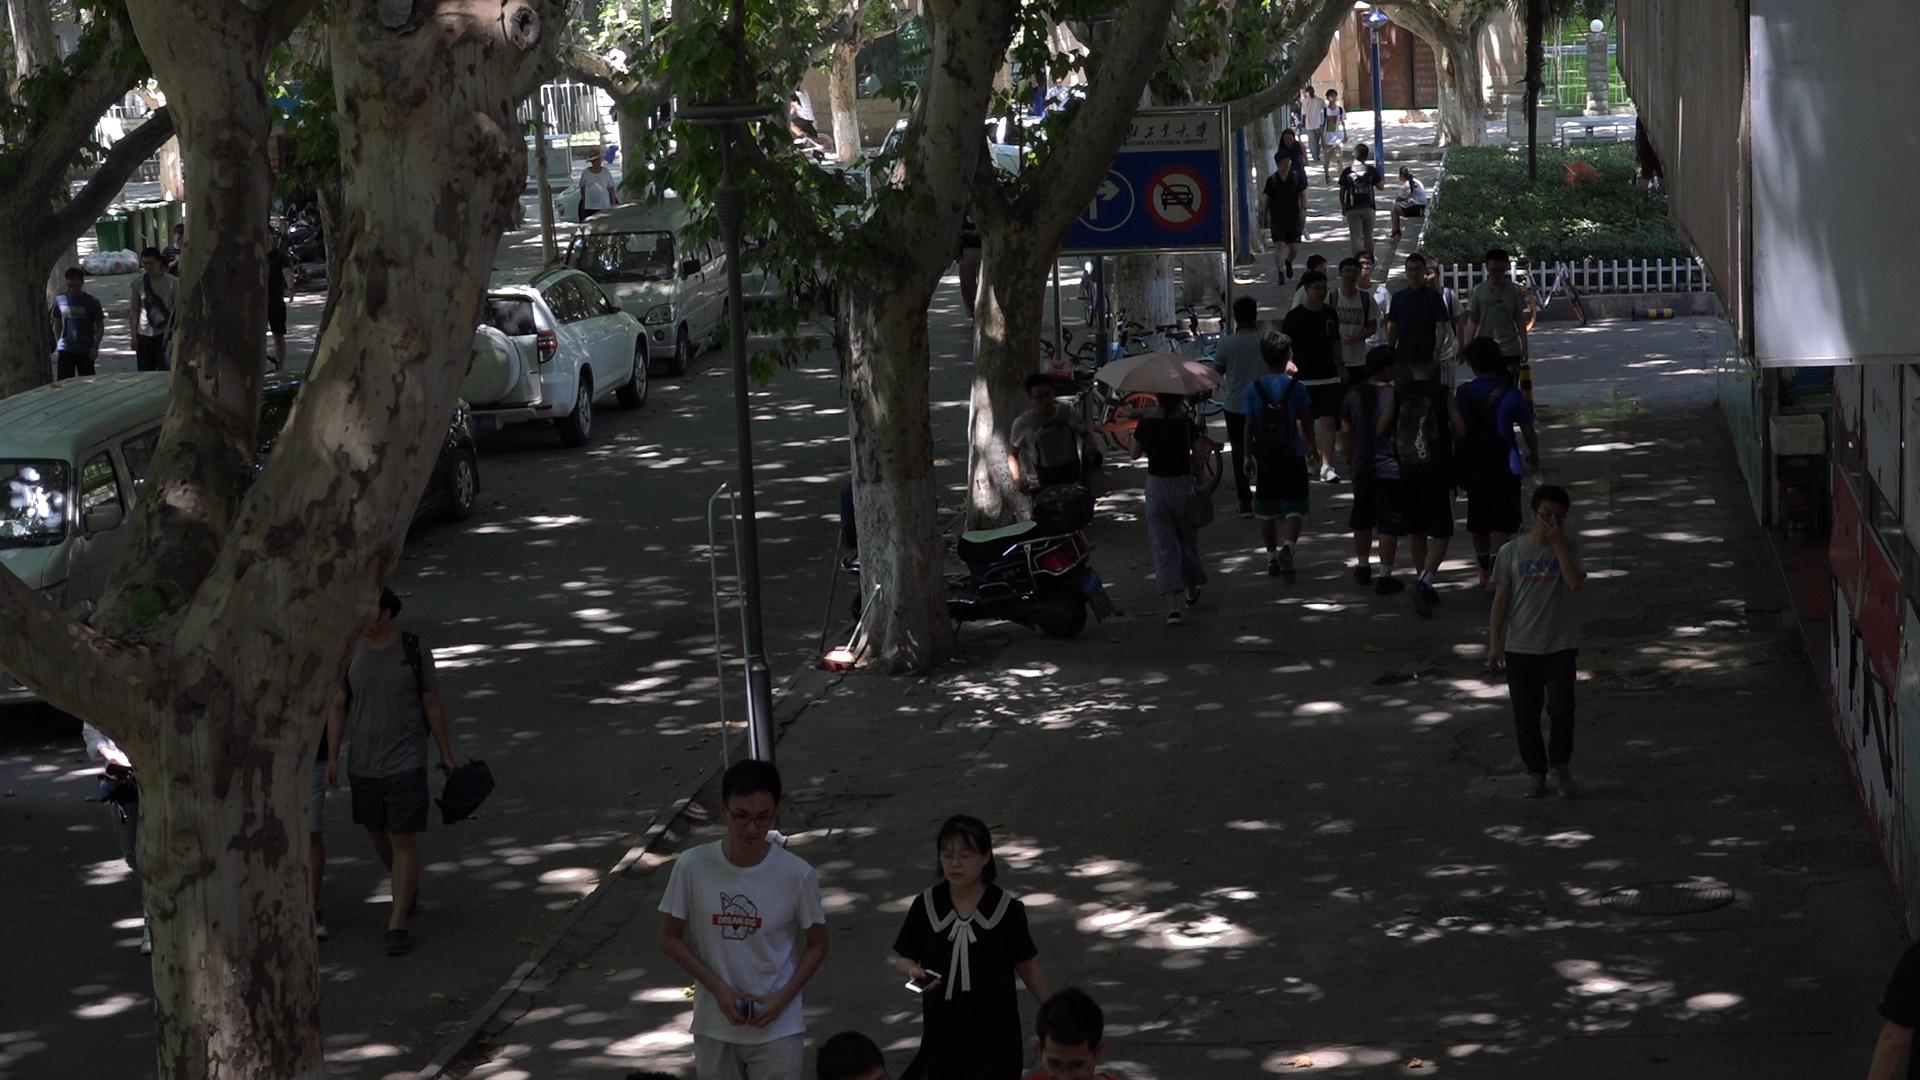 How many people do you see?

31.